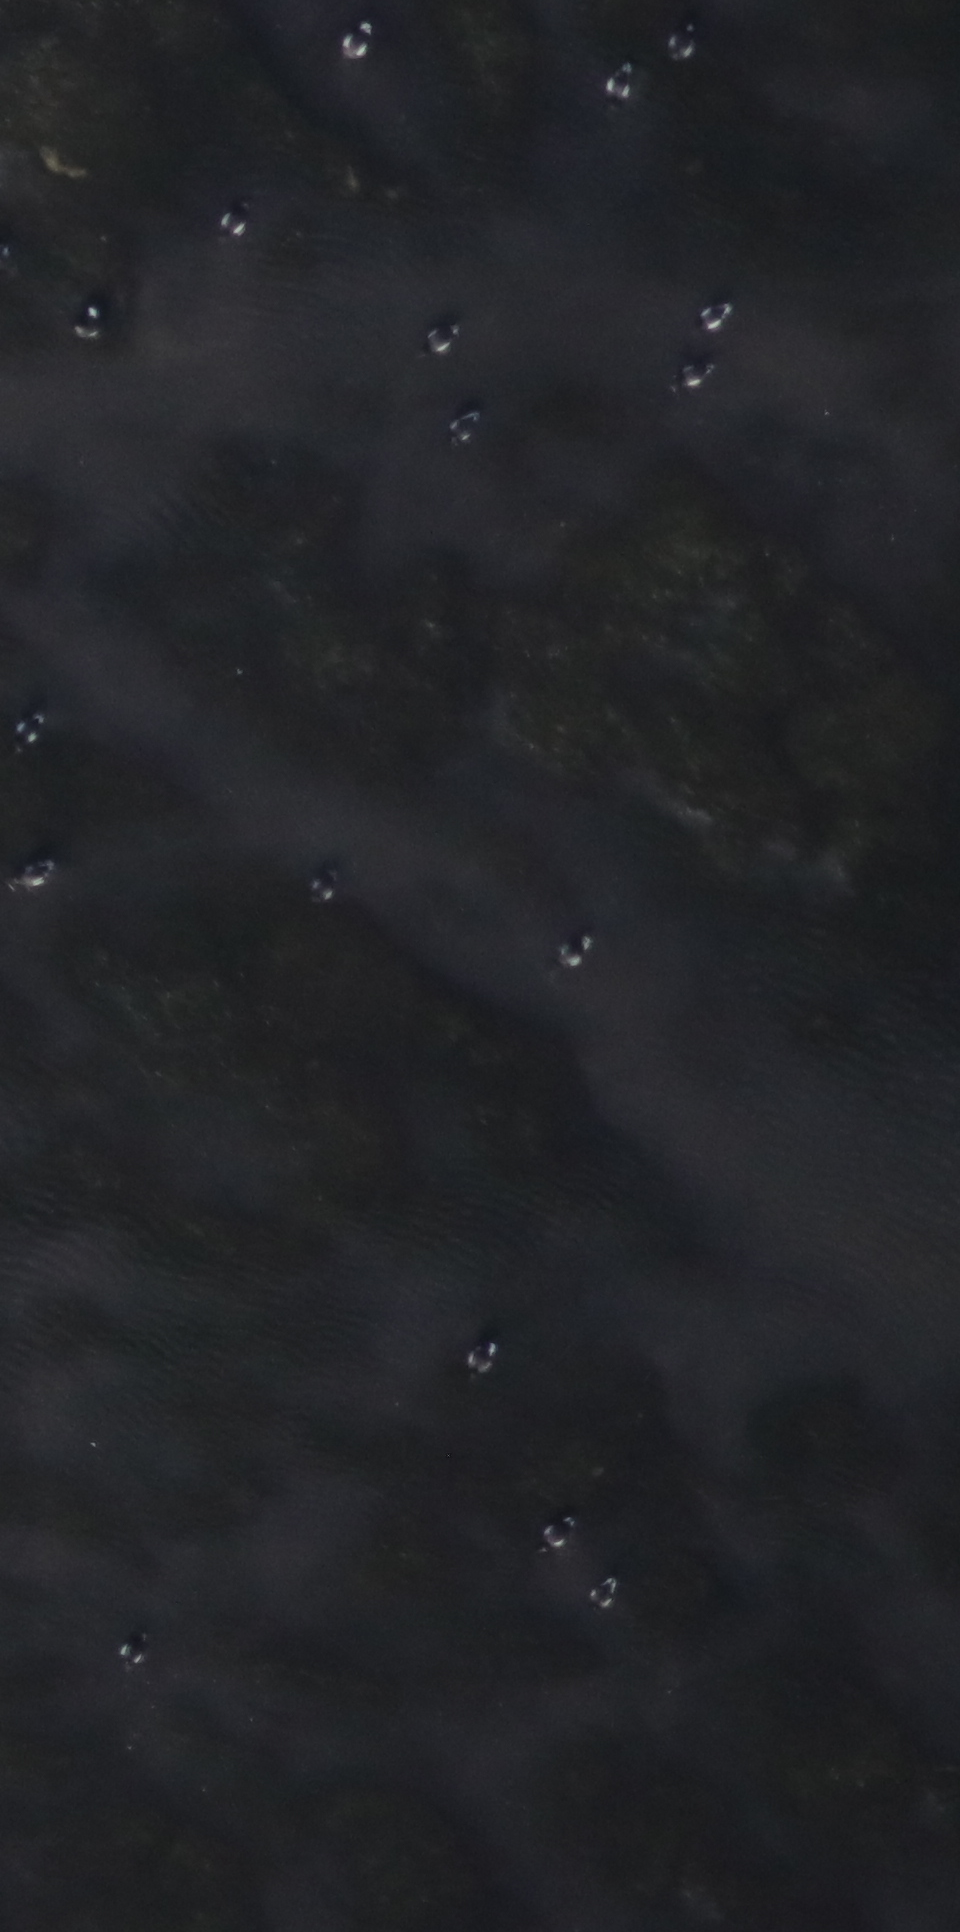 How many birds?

17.